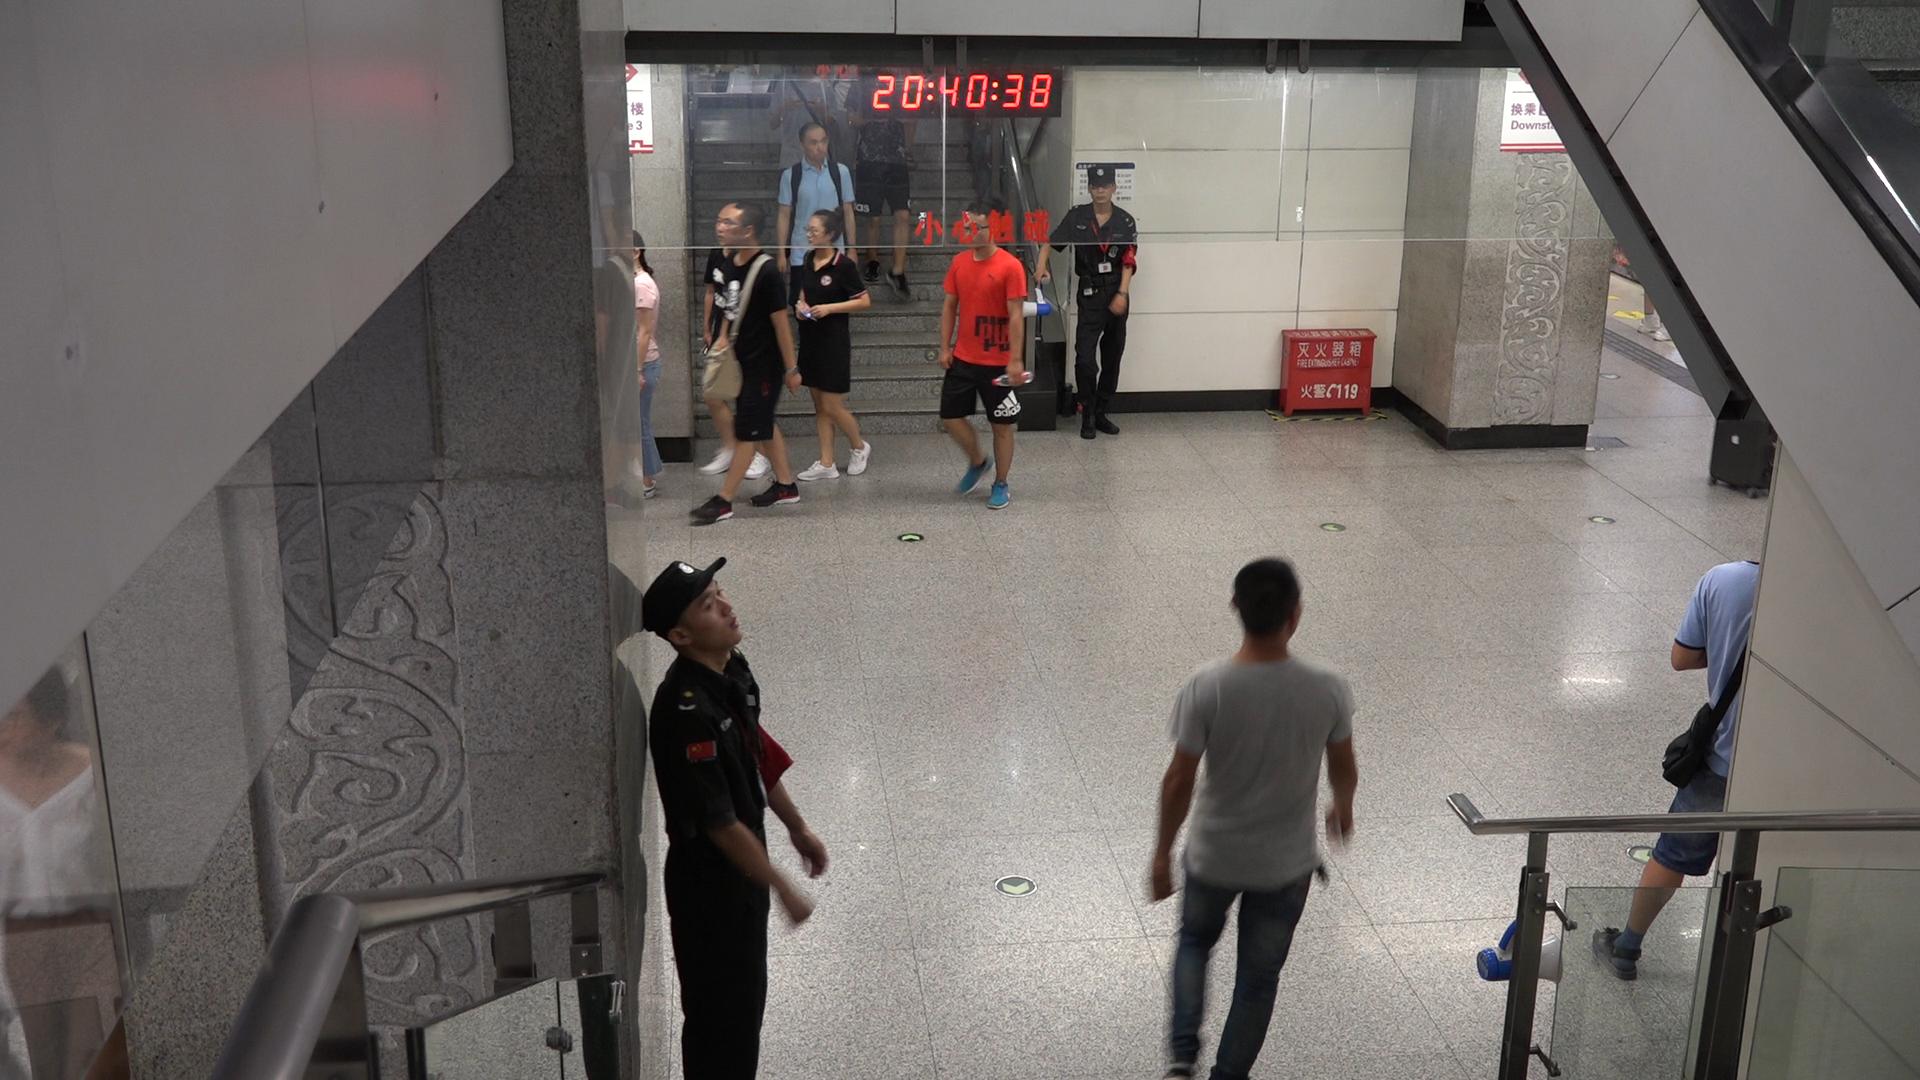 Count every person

9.